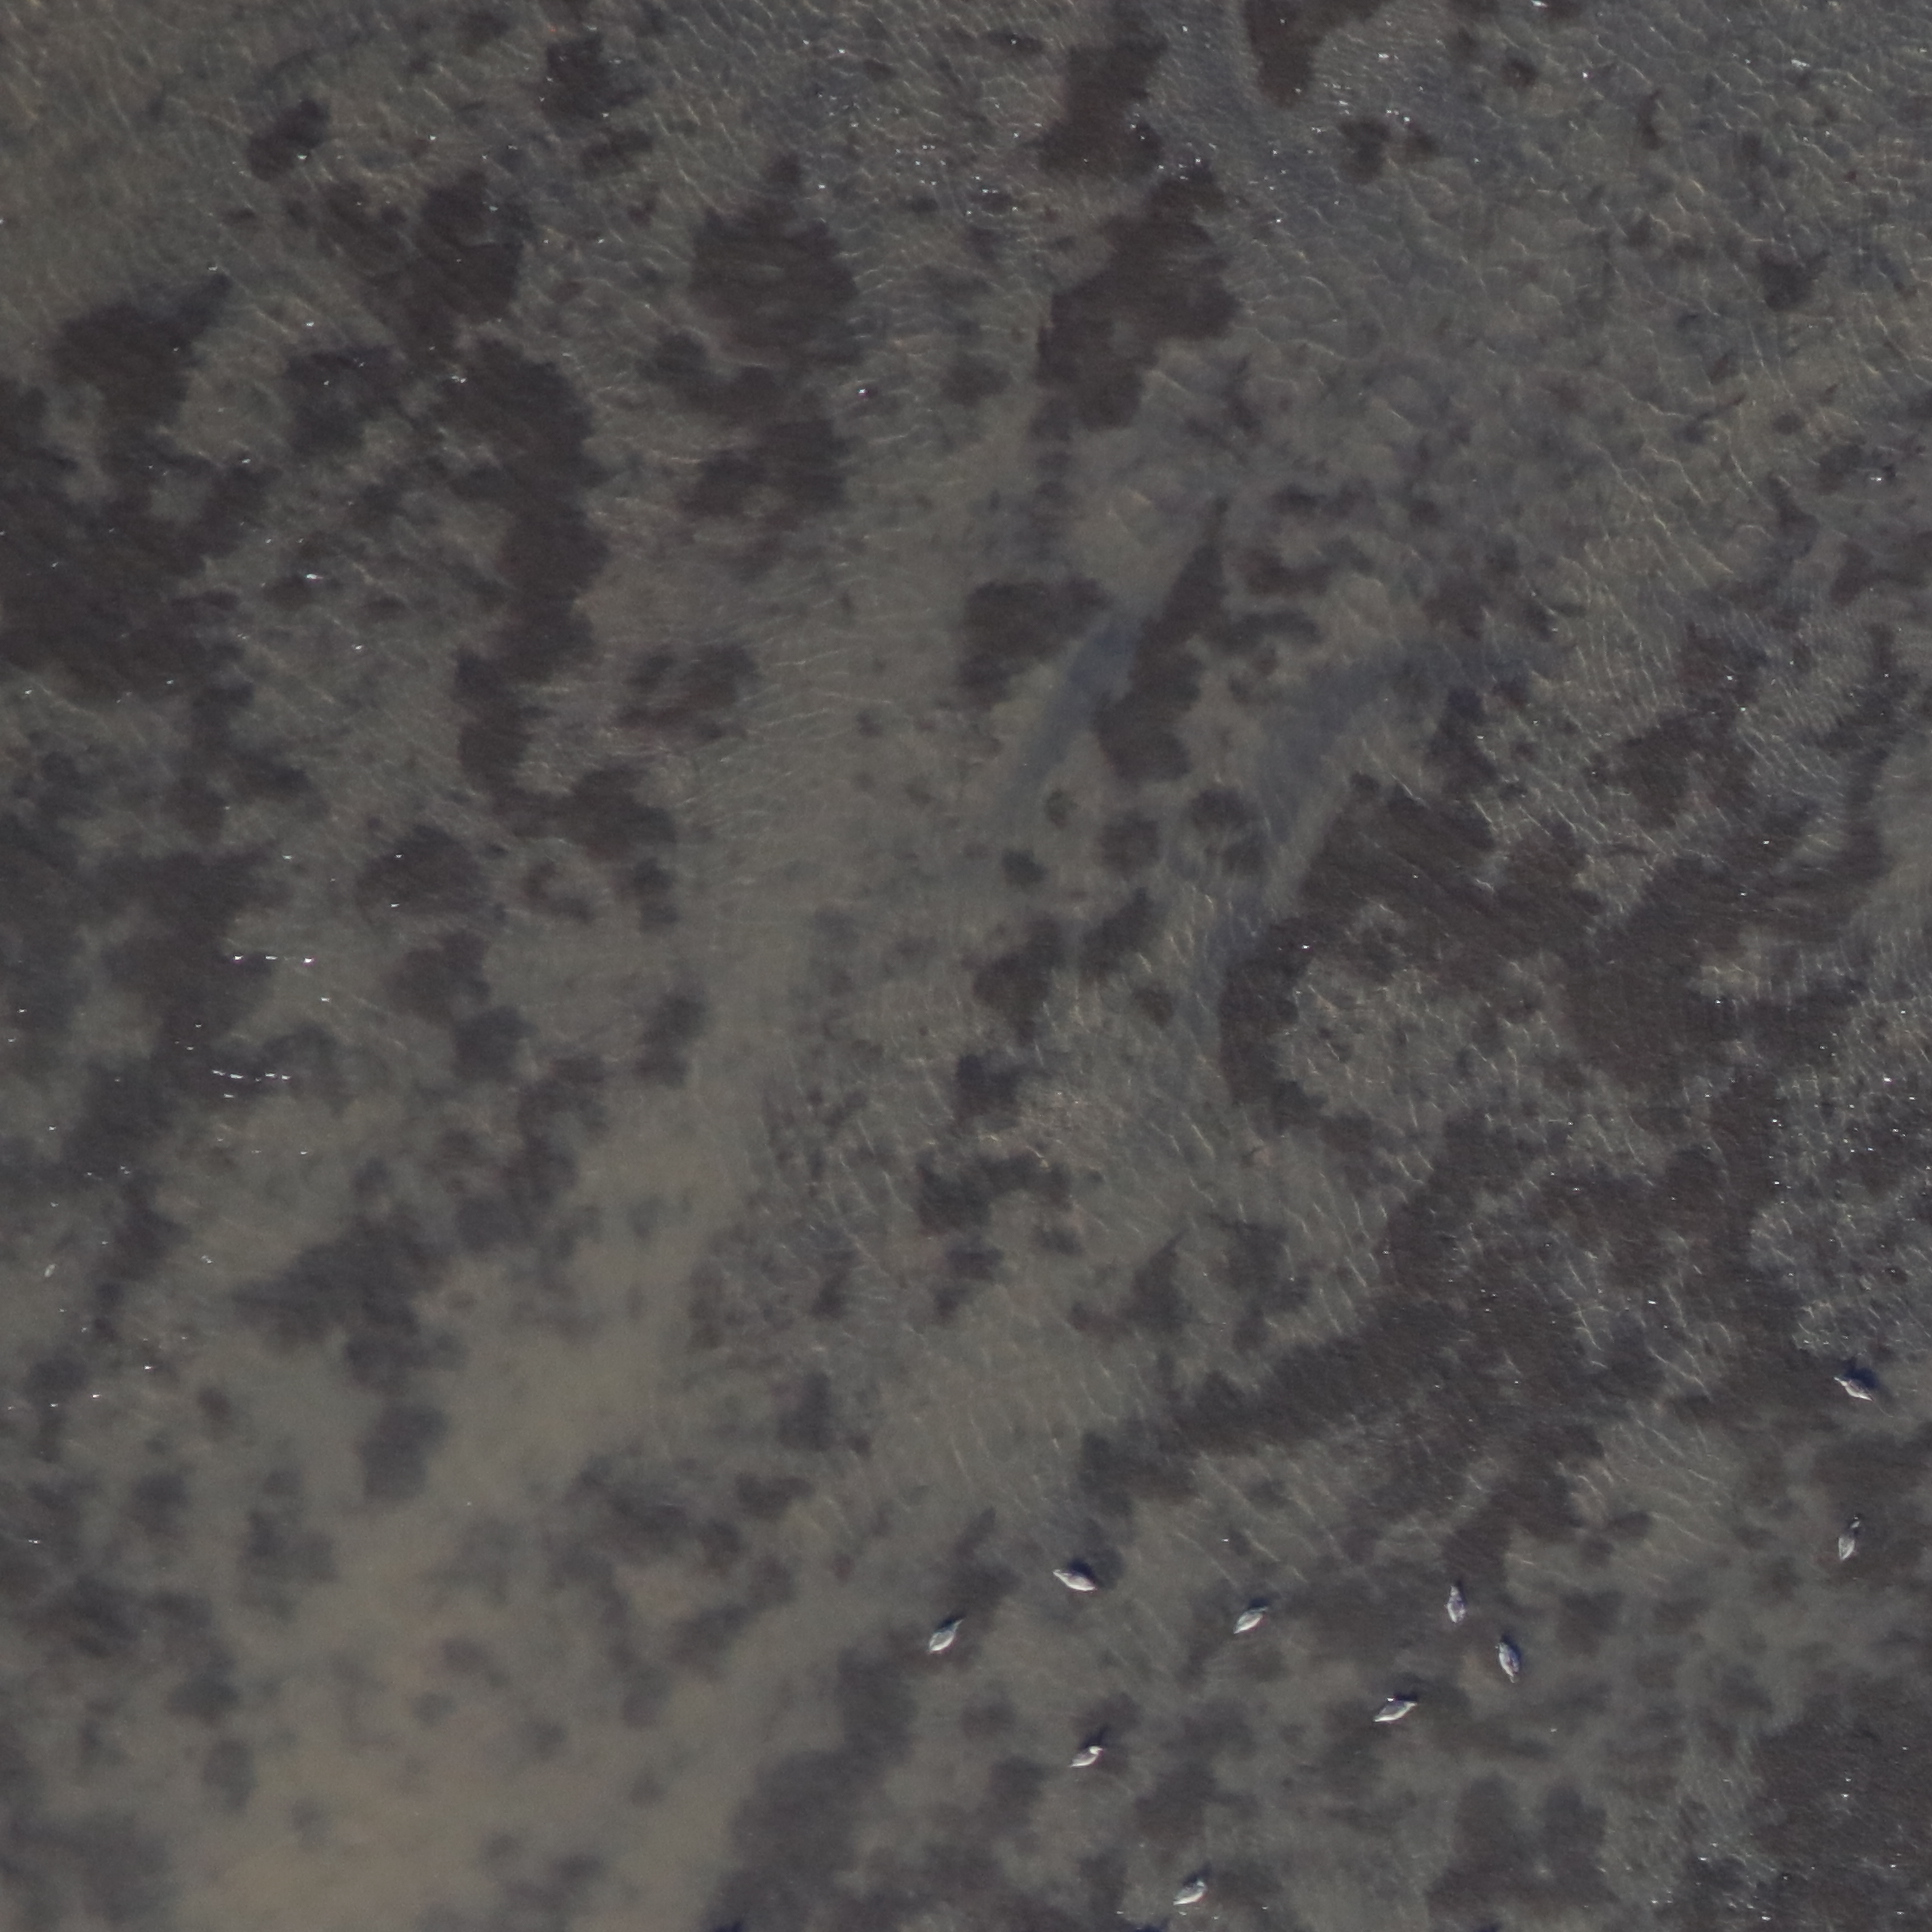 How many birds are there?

10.